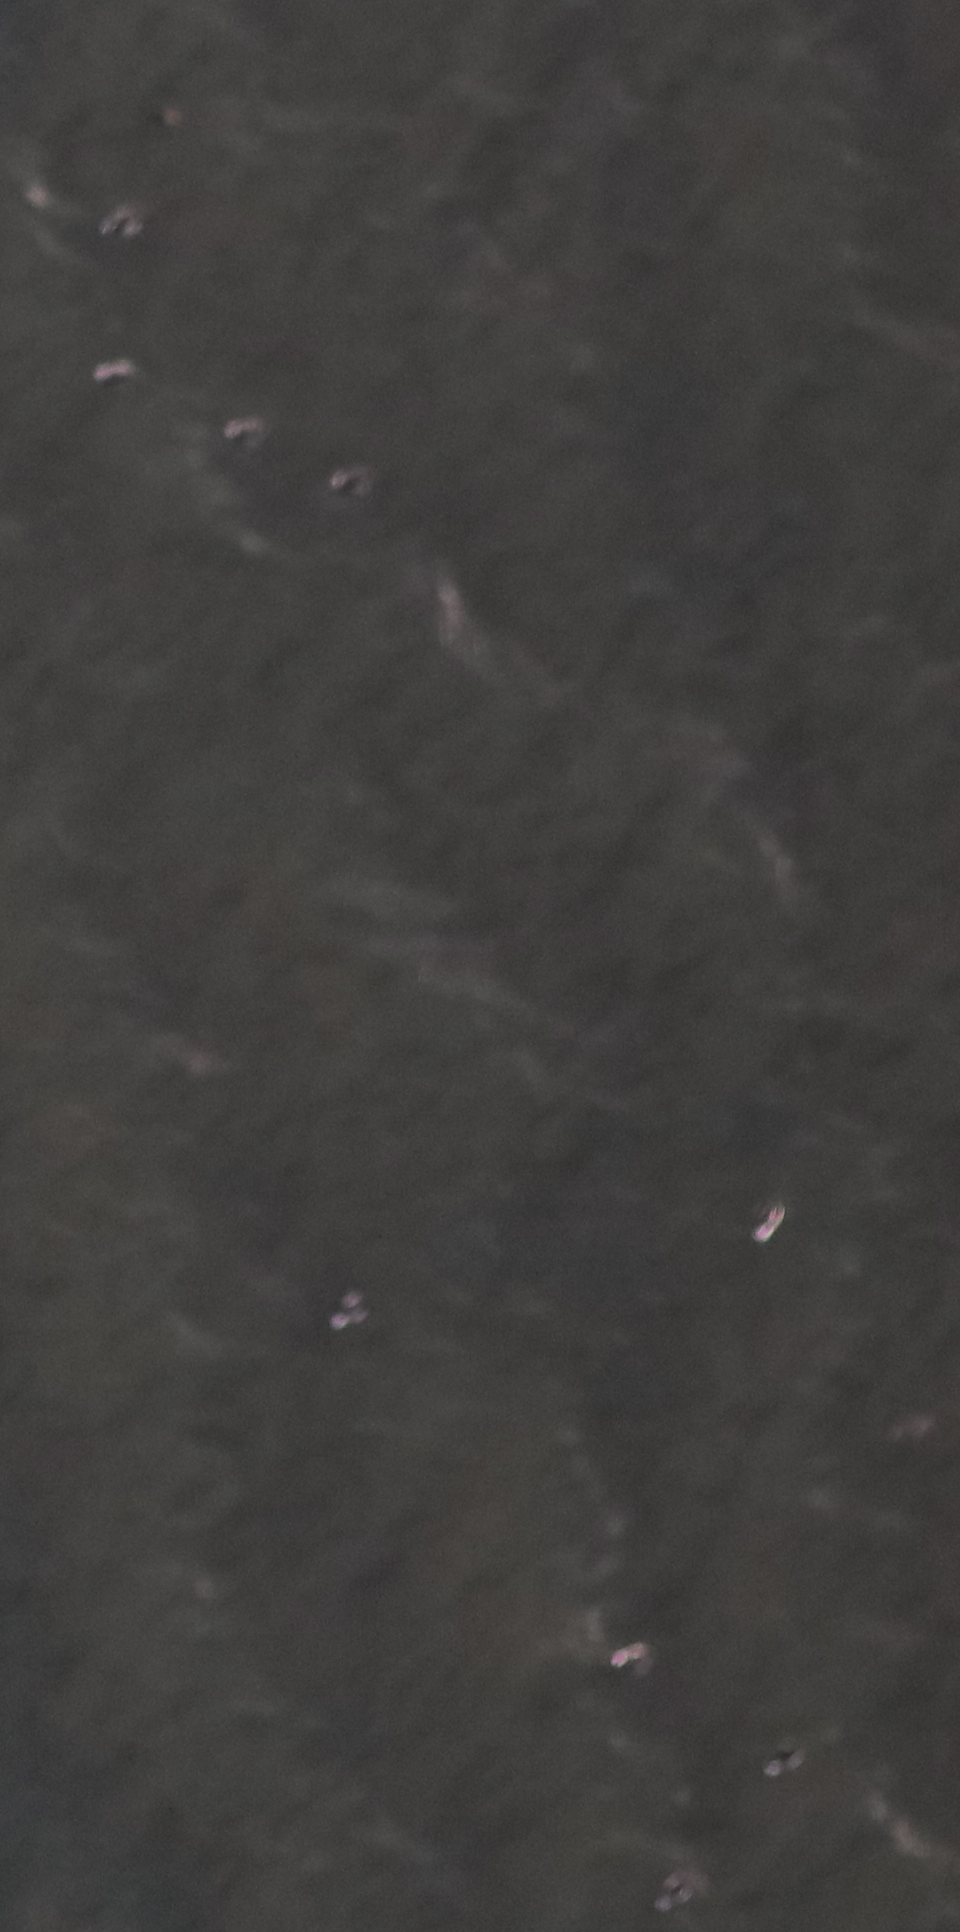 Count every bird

10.